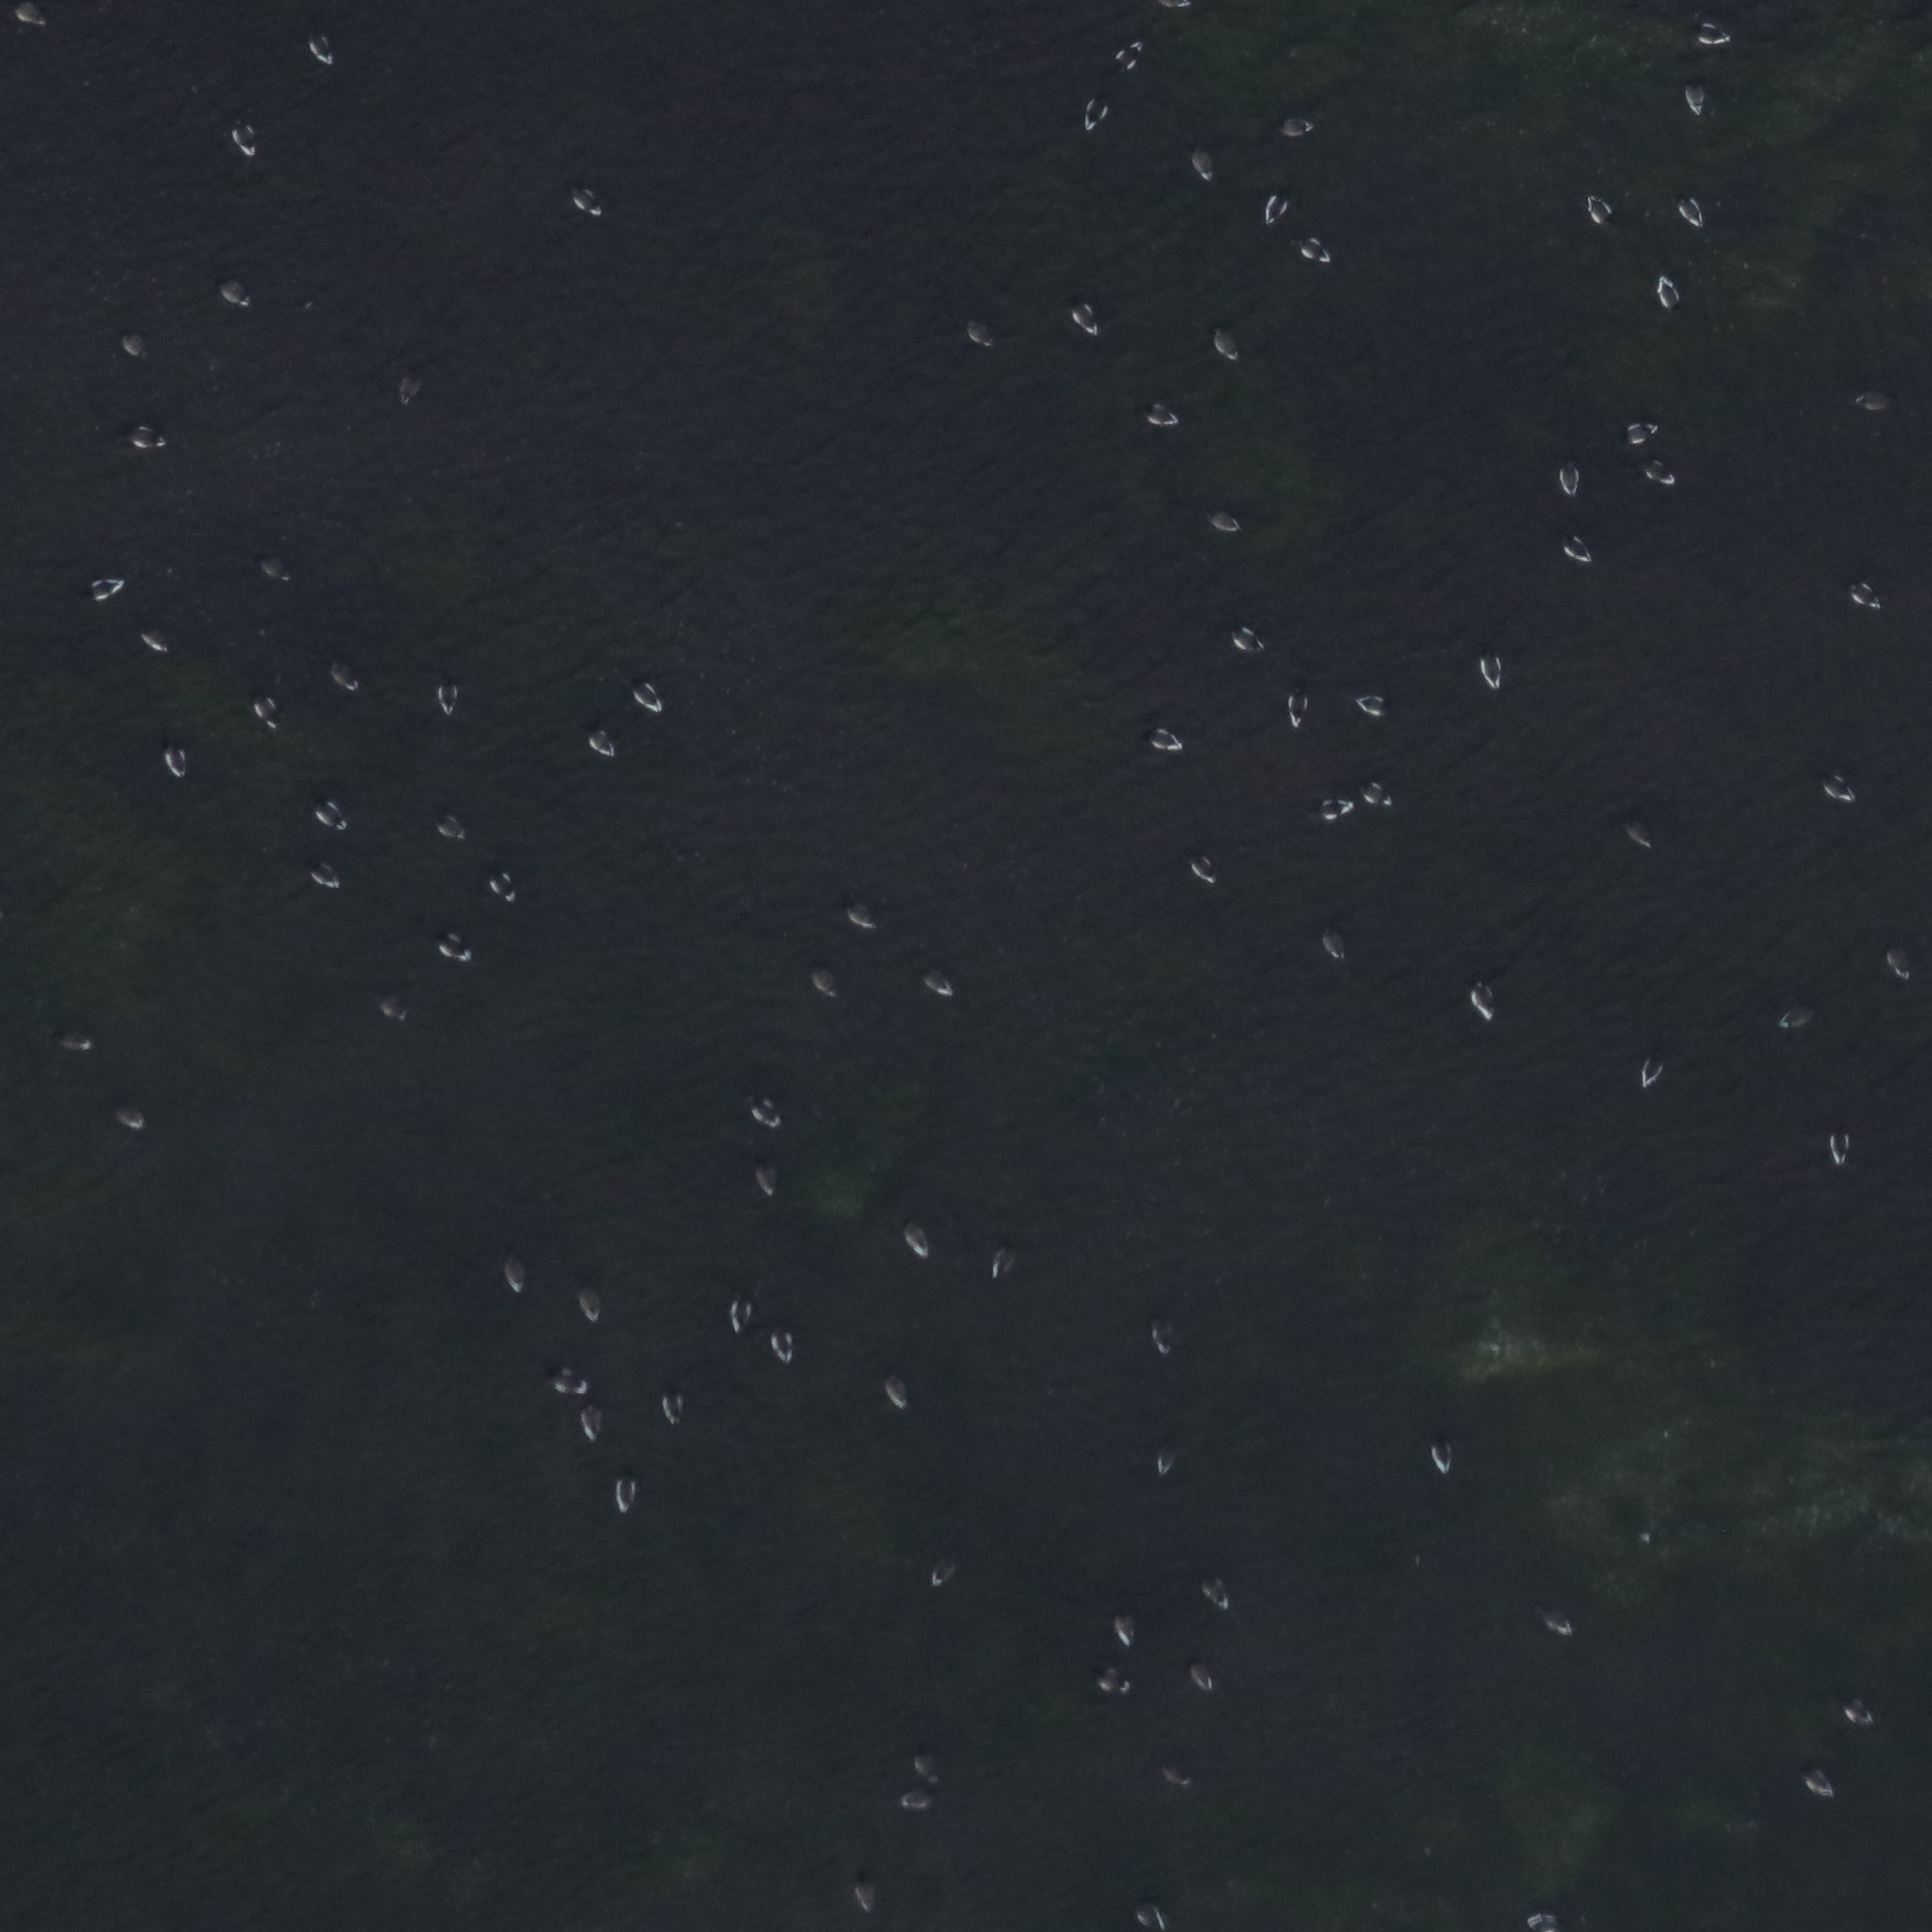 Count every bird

96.